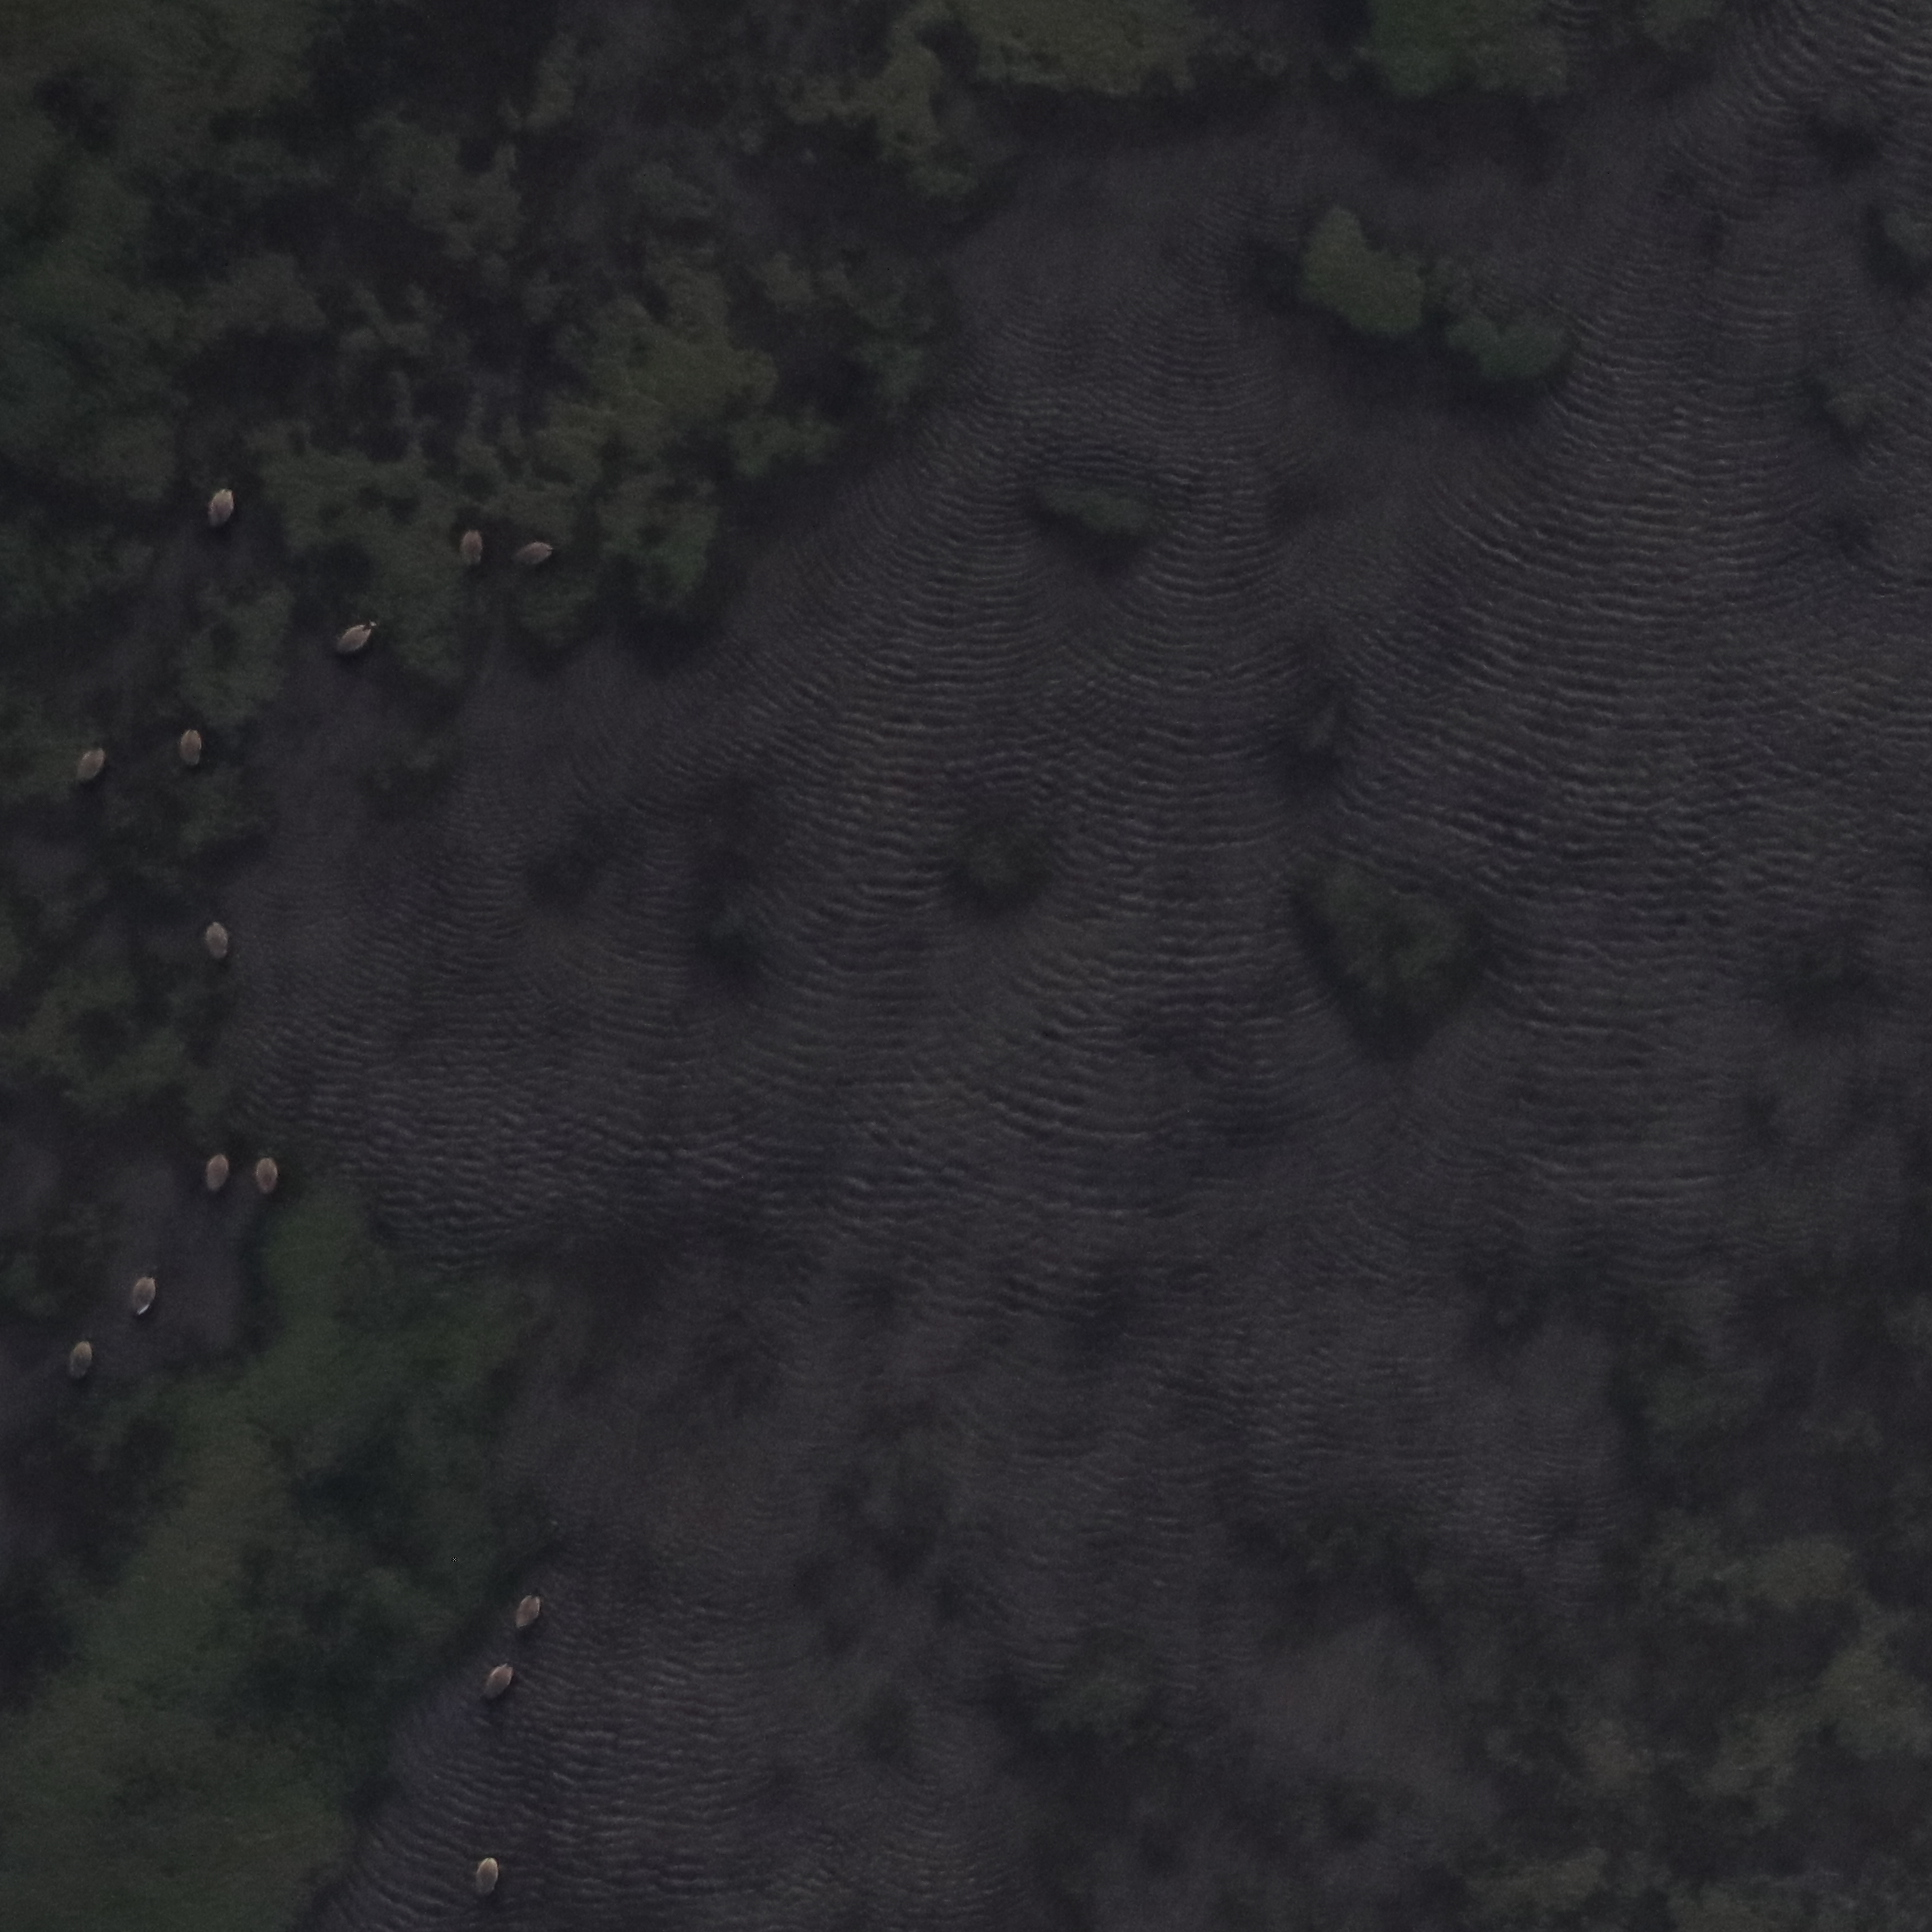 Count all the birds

14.